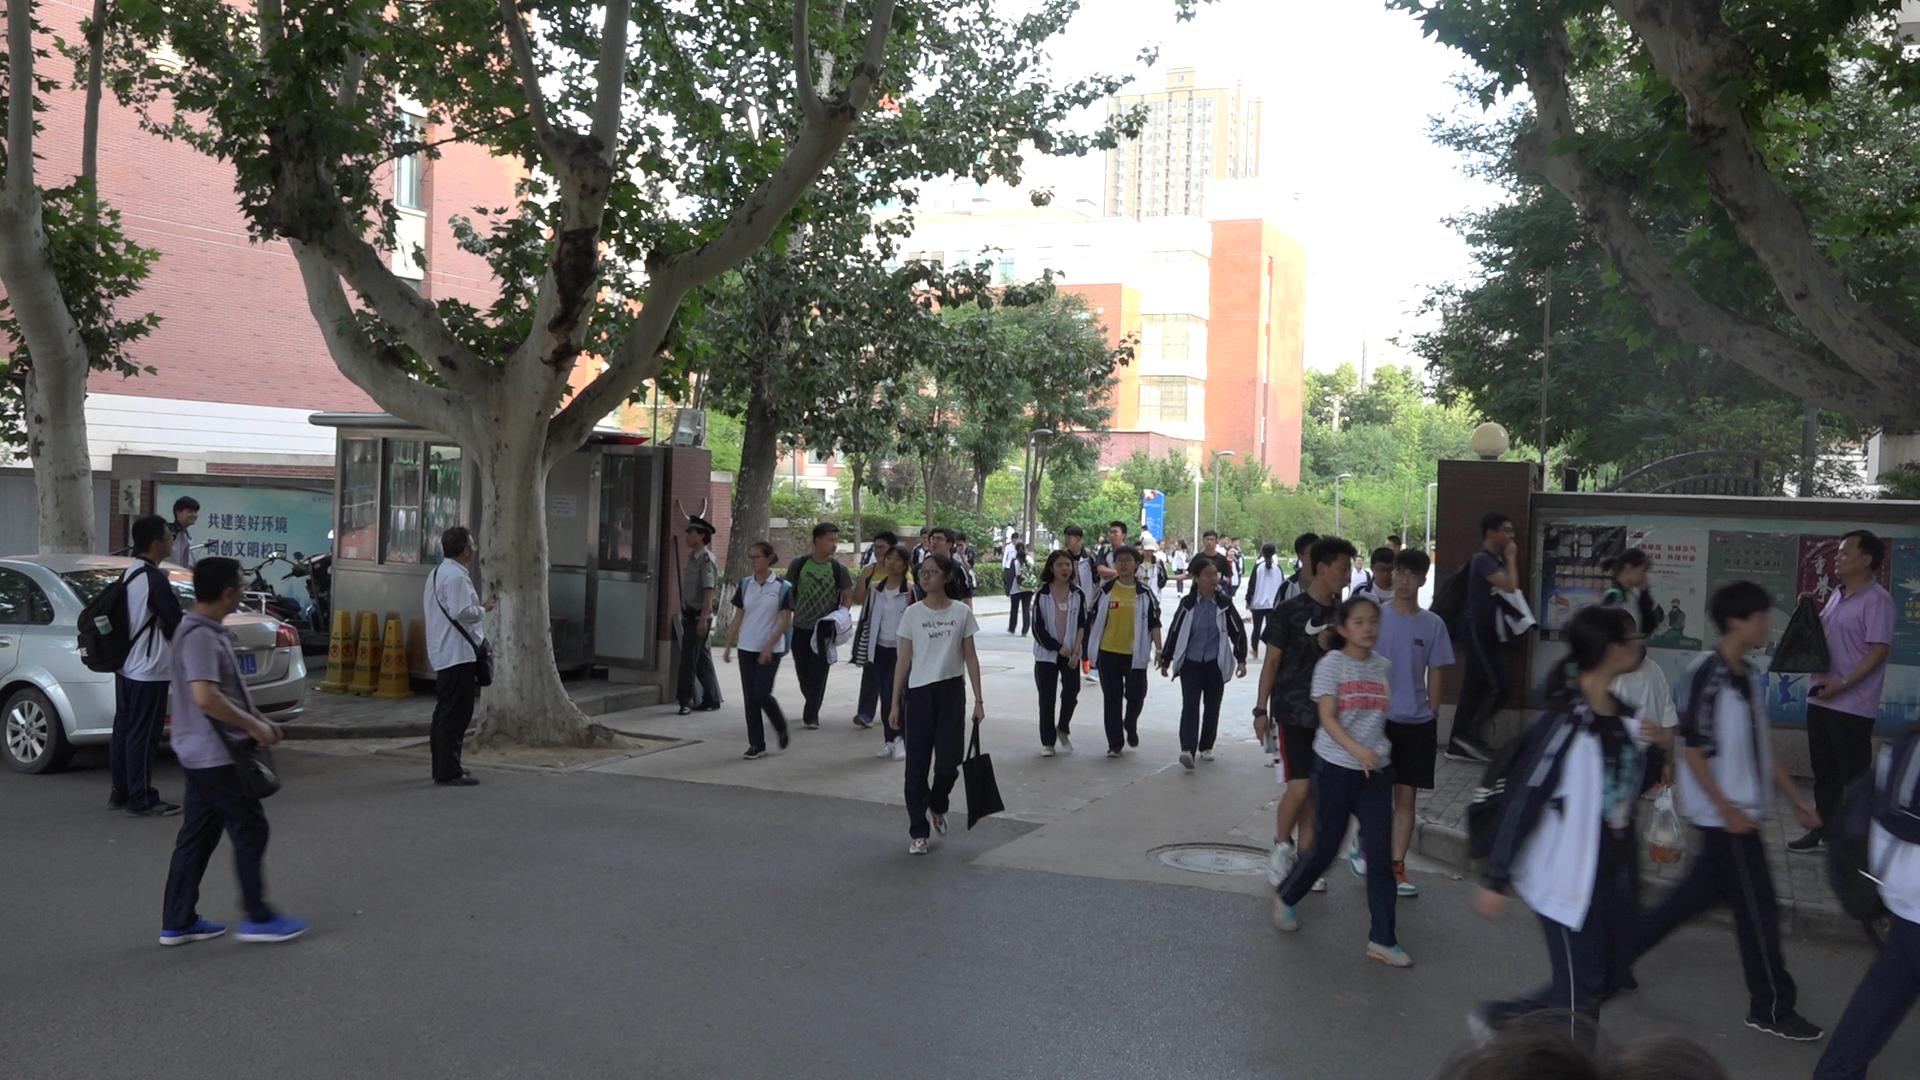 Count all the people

44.